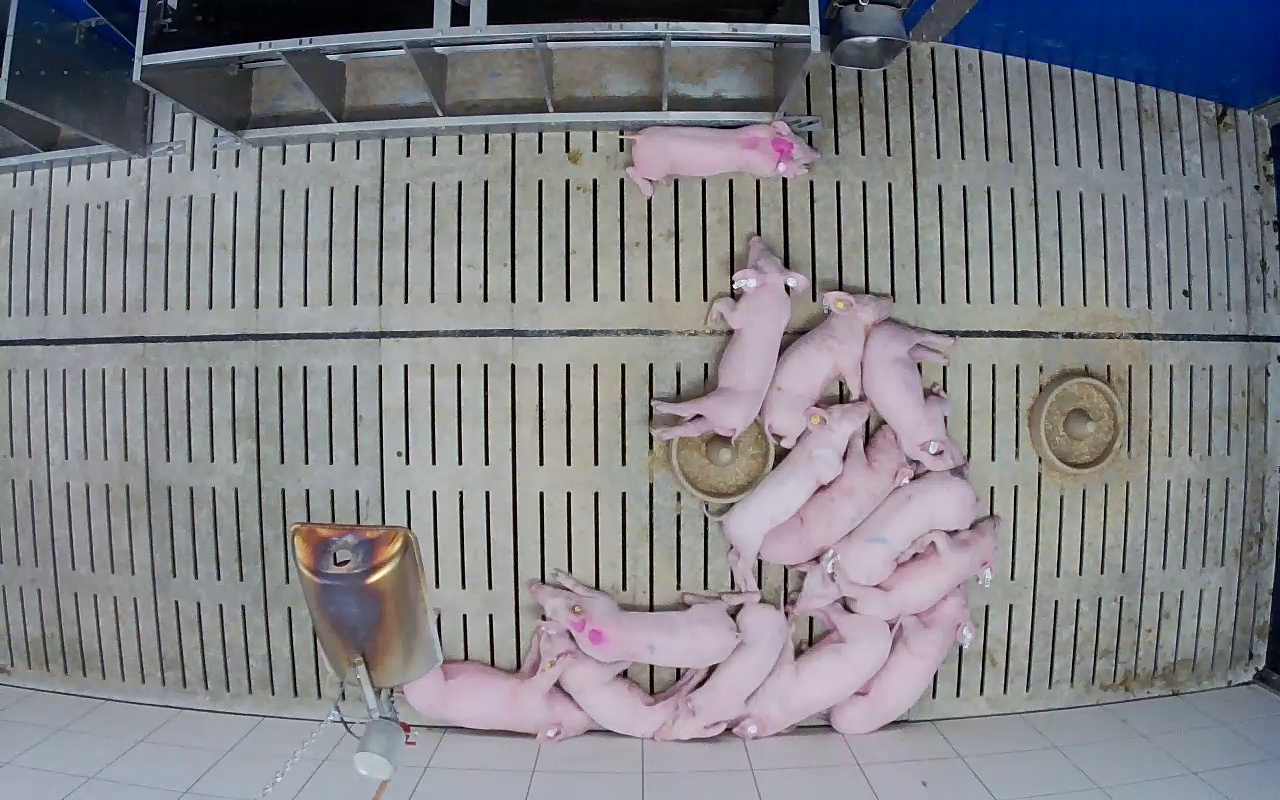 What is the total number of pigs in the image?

14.